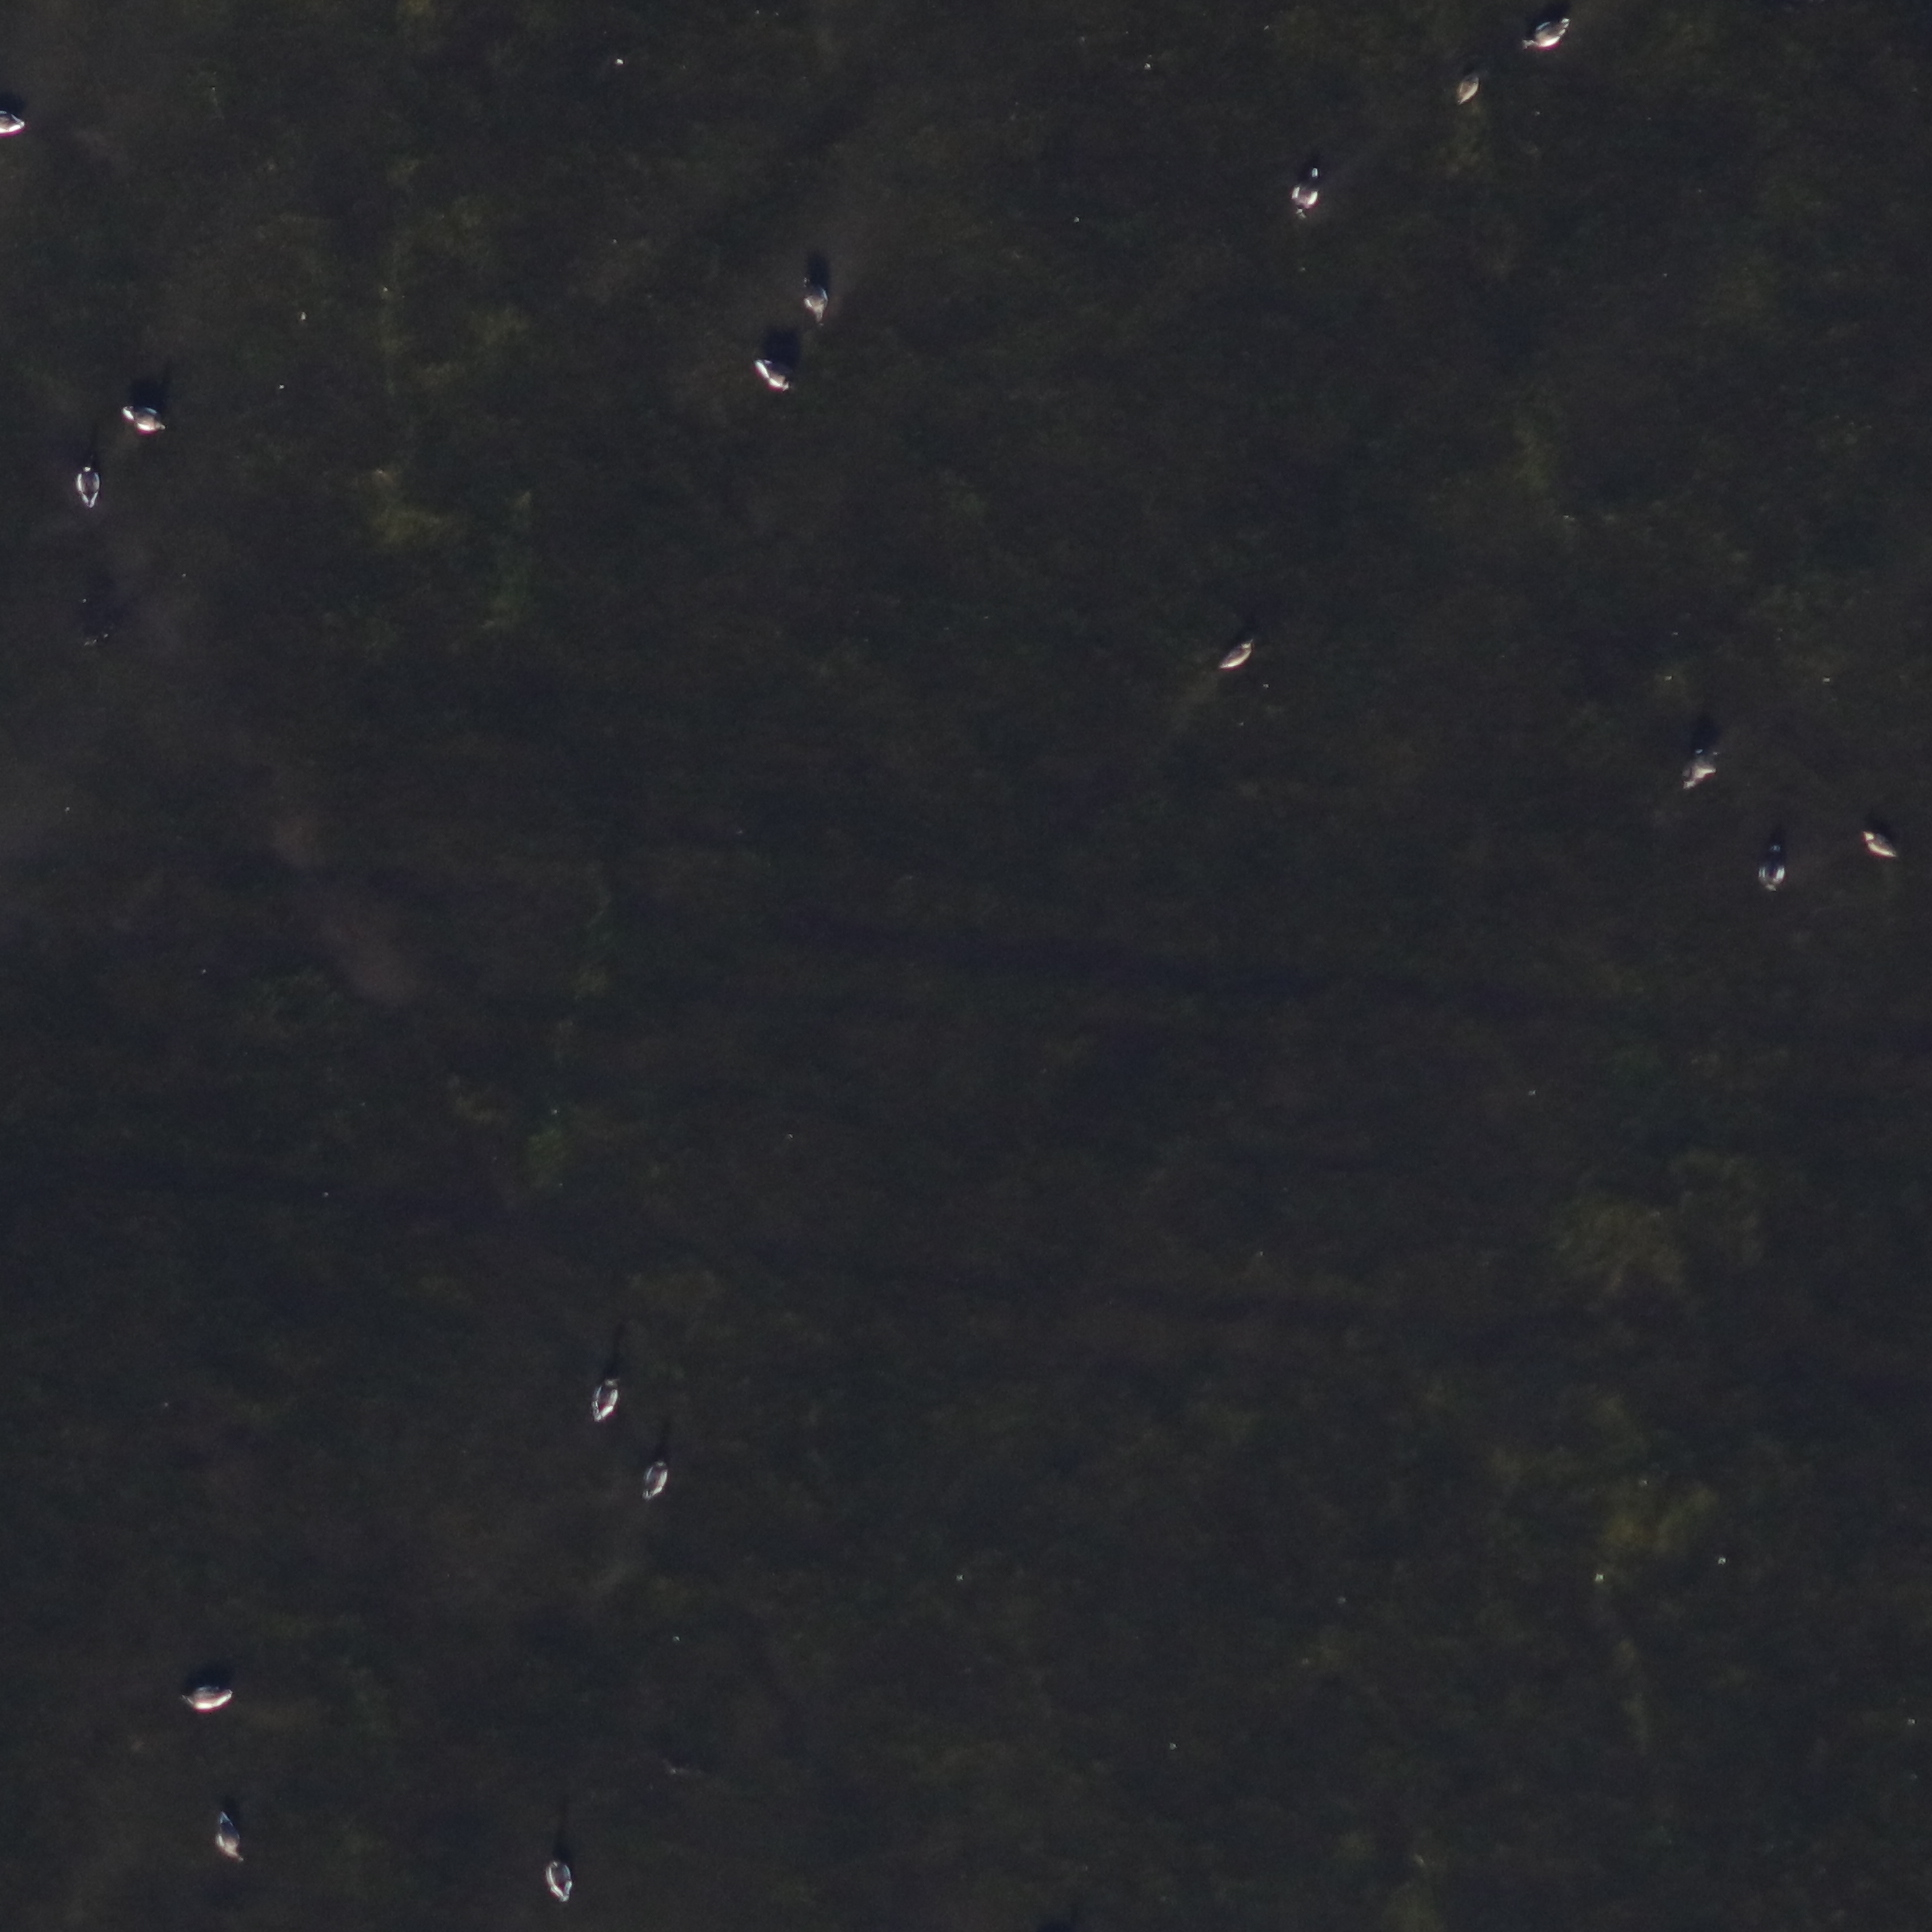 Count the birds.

17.